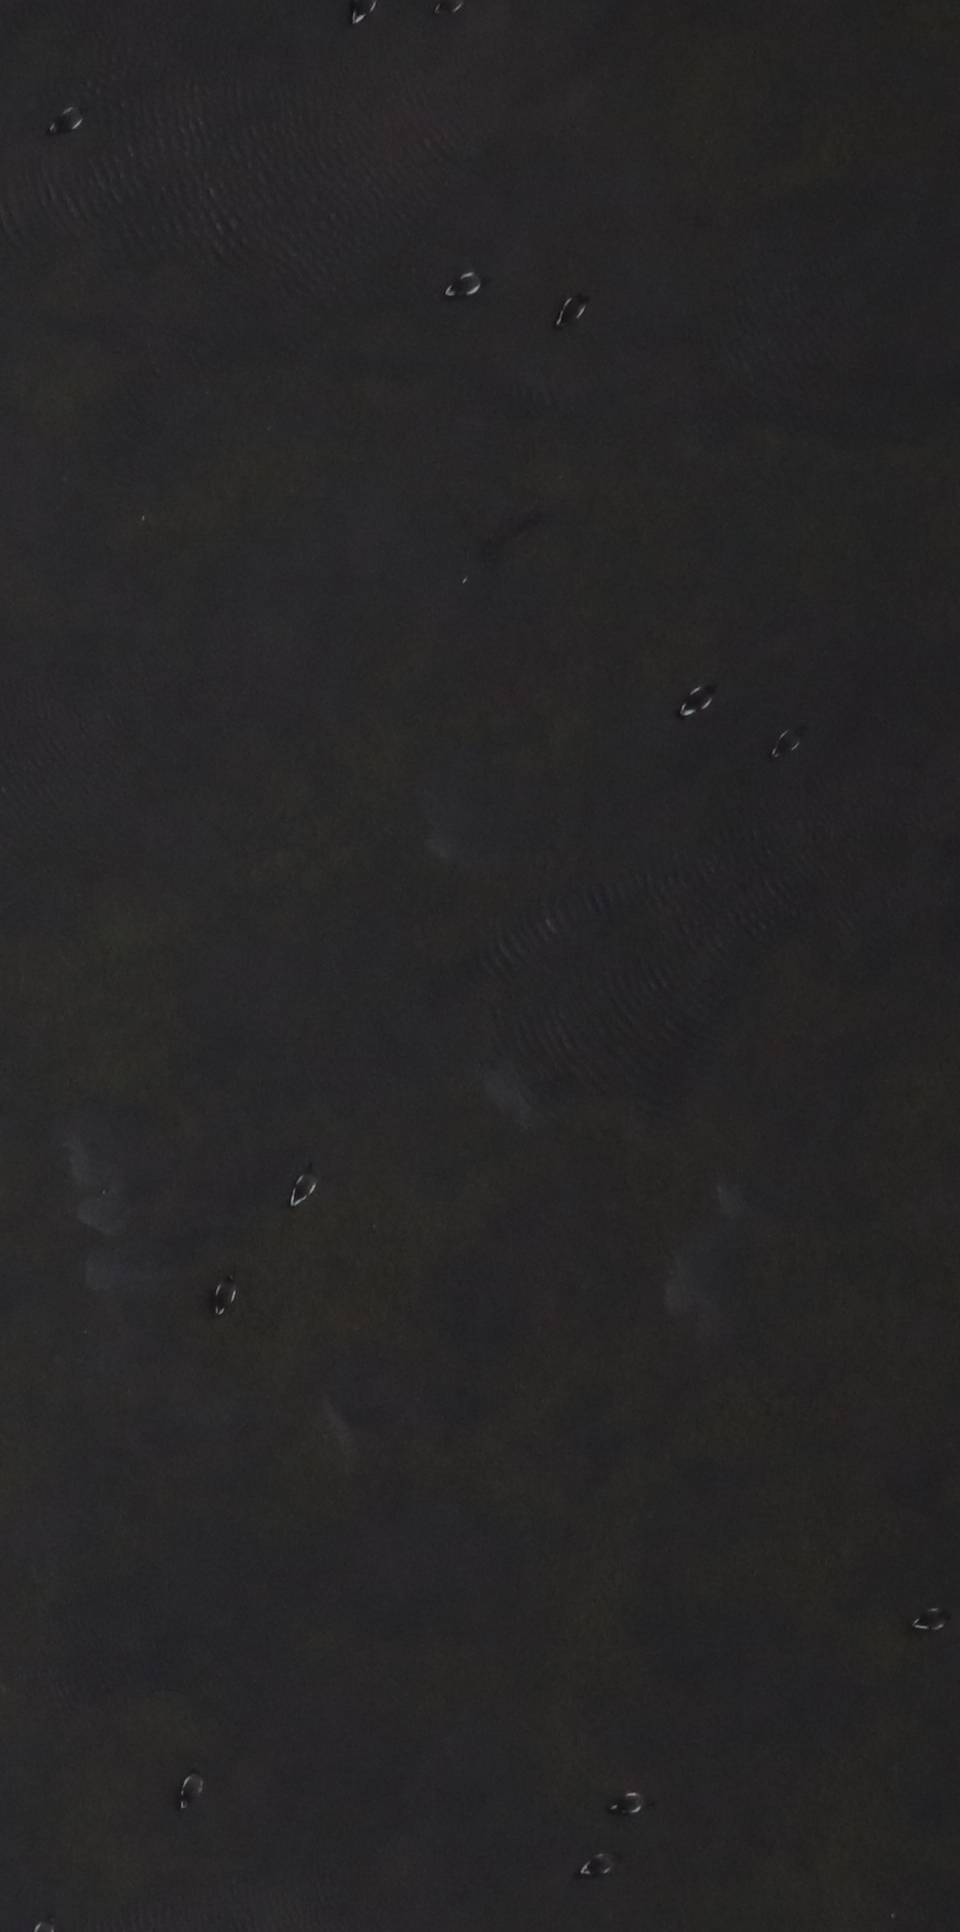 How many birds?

13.